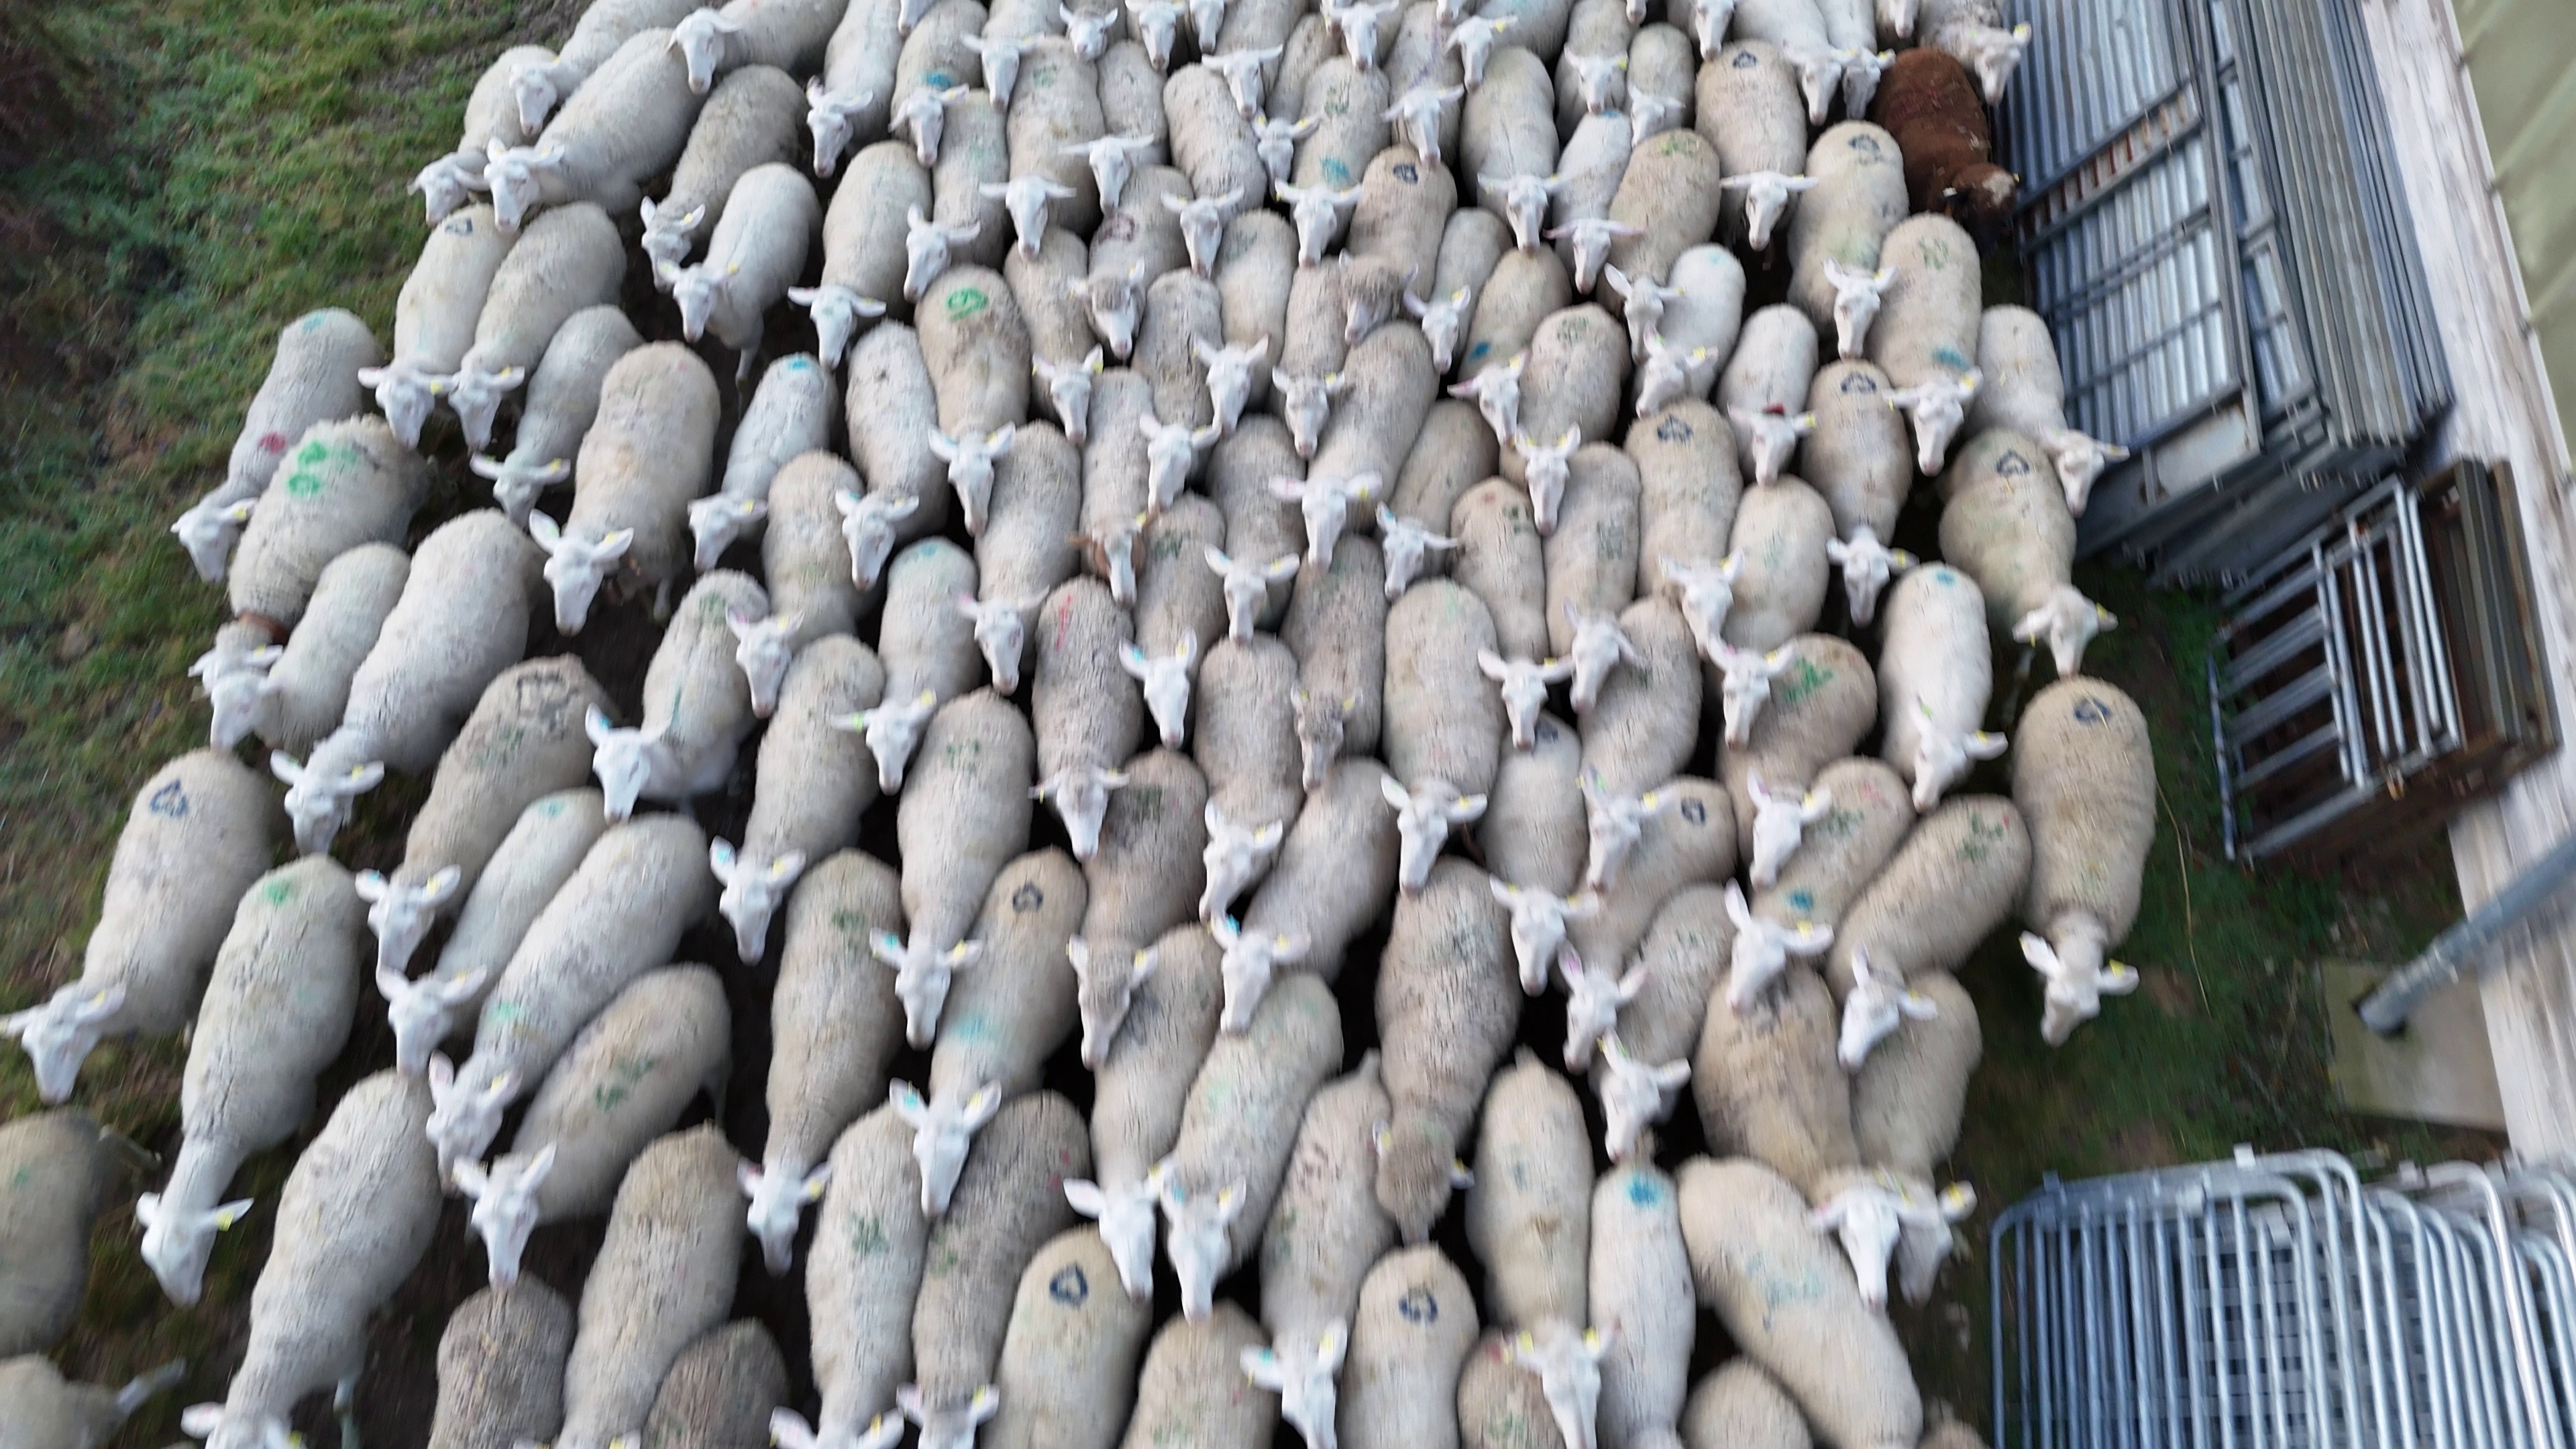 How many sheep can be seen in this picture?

117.